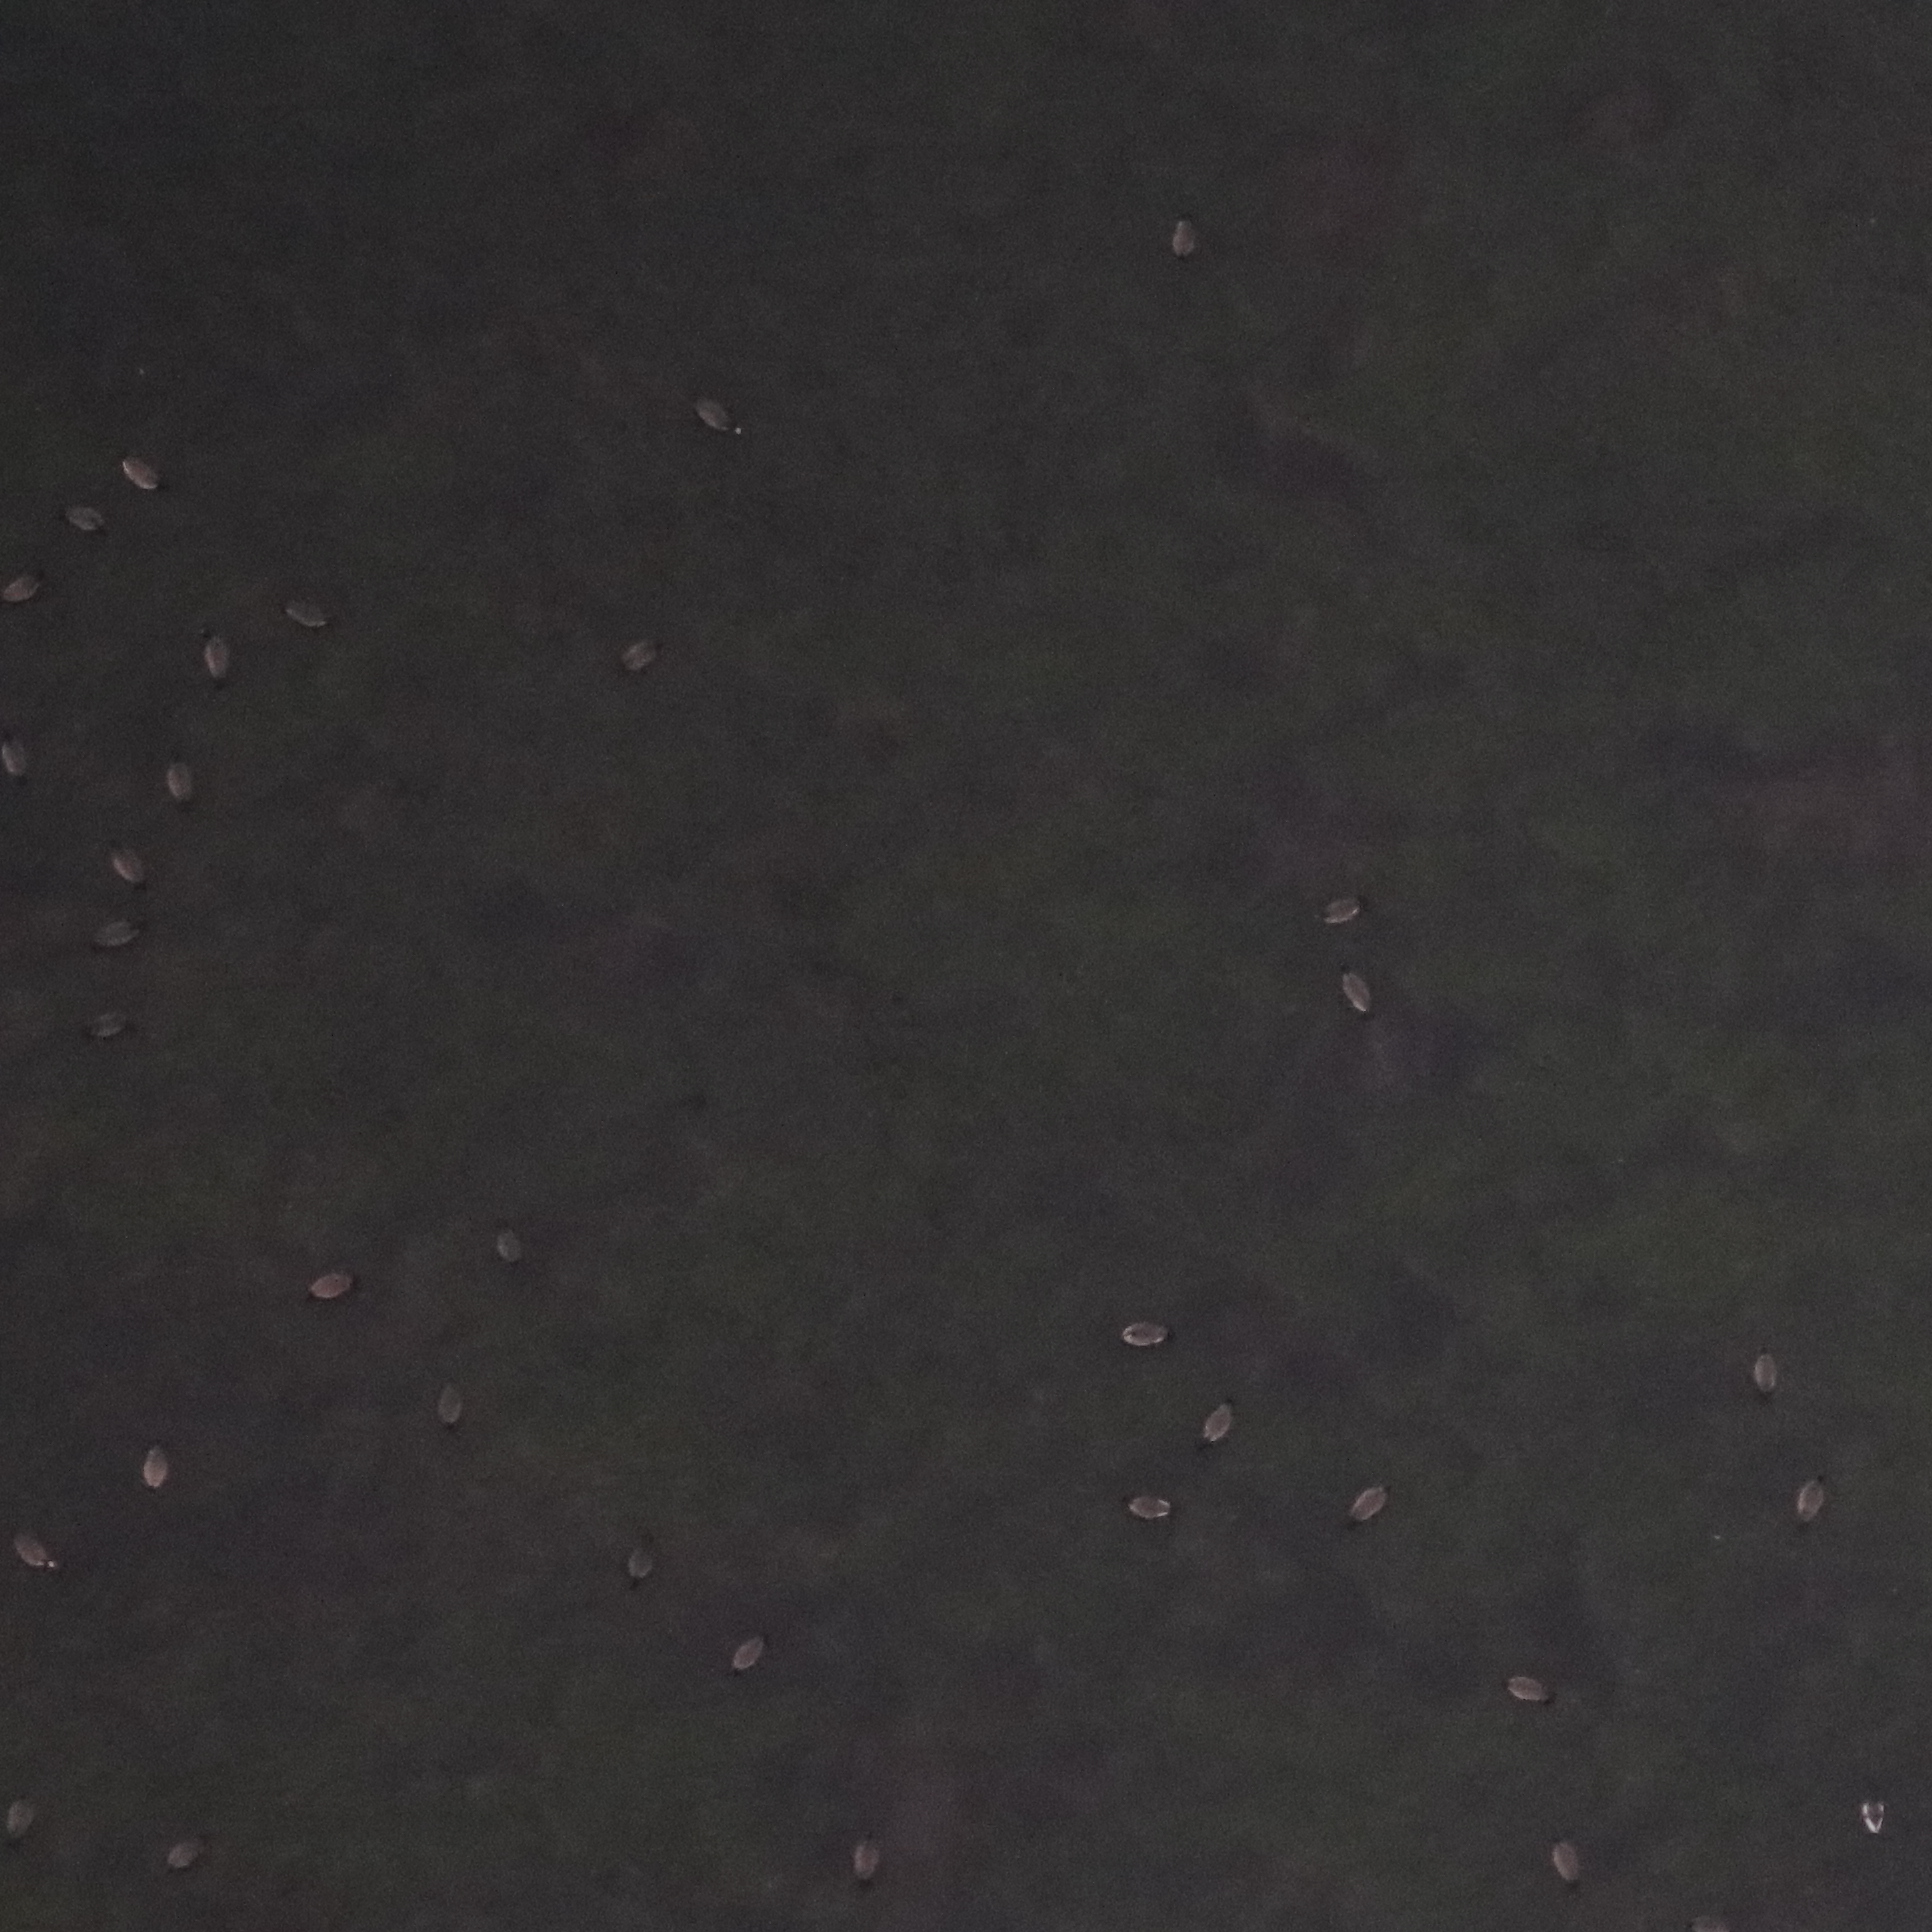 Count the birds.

35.